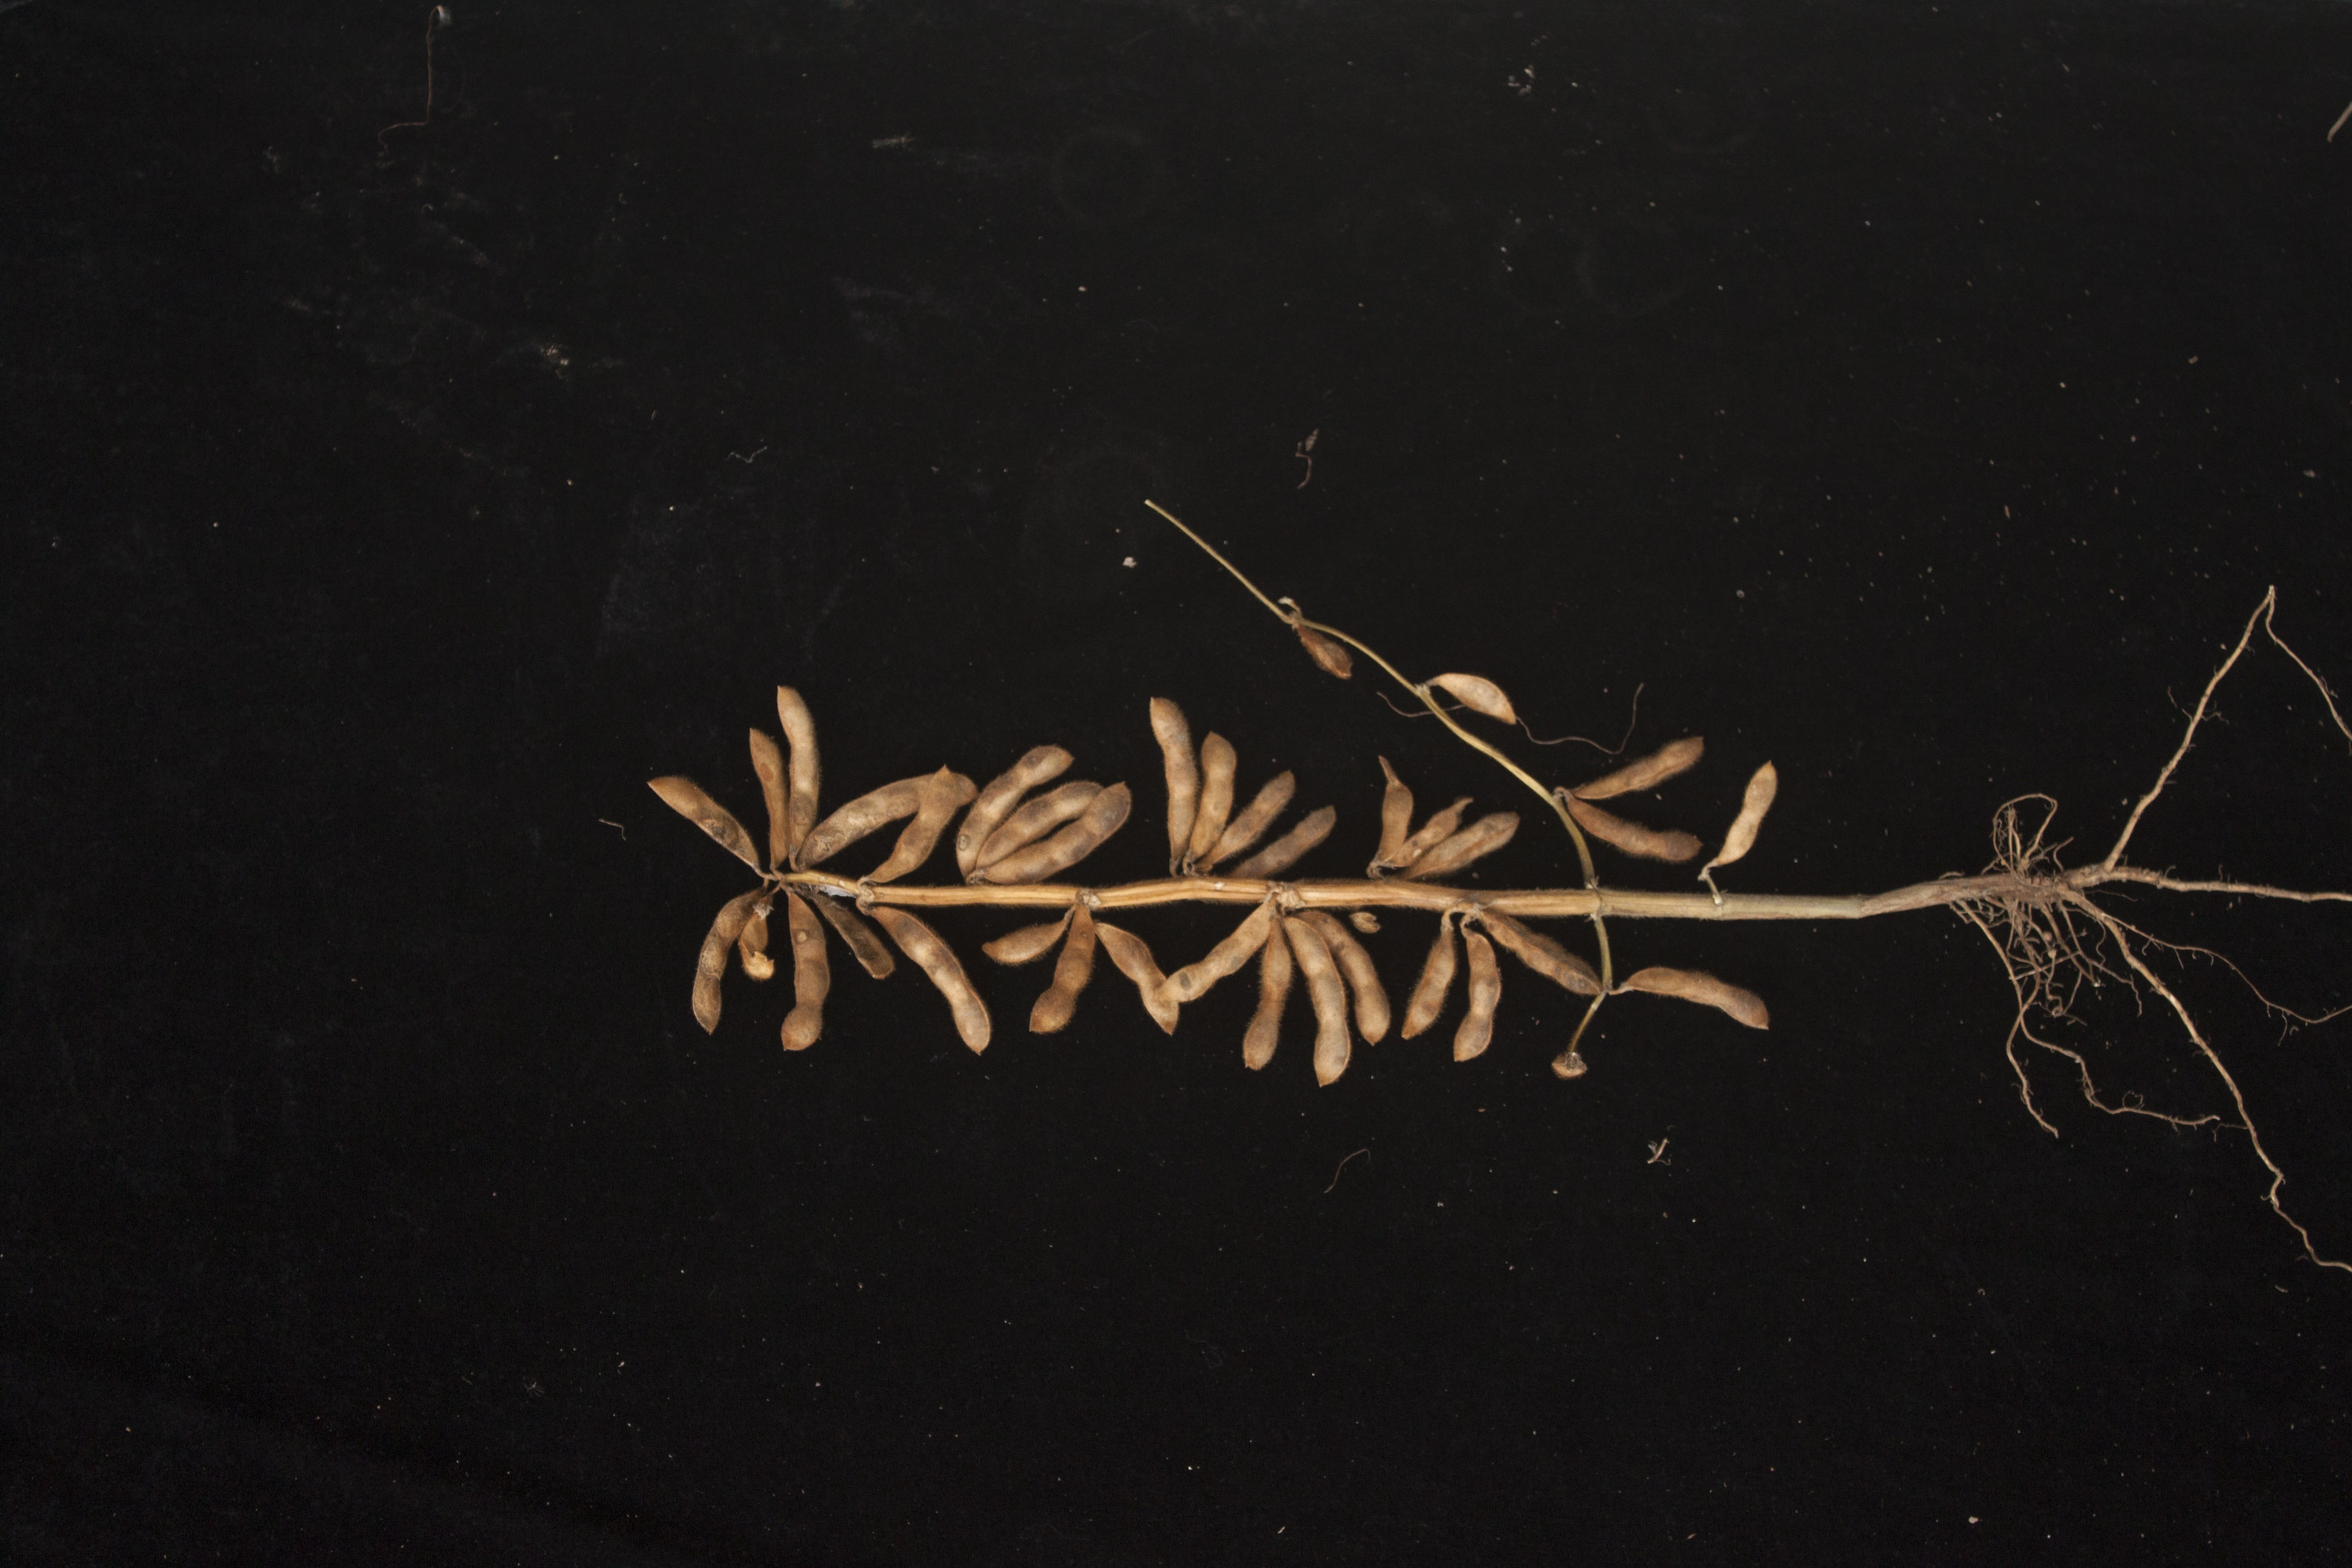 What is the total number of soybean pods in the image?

36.